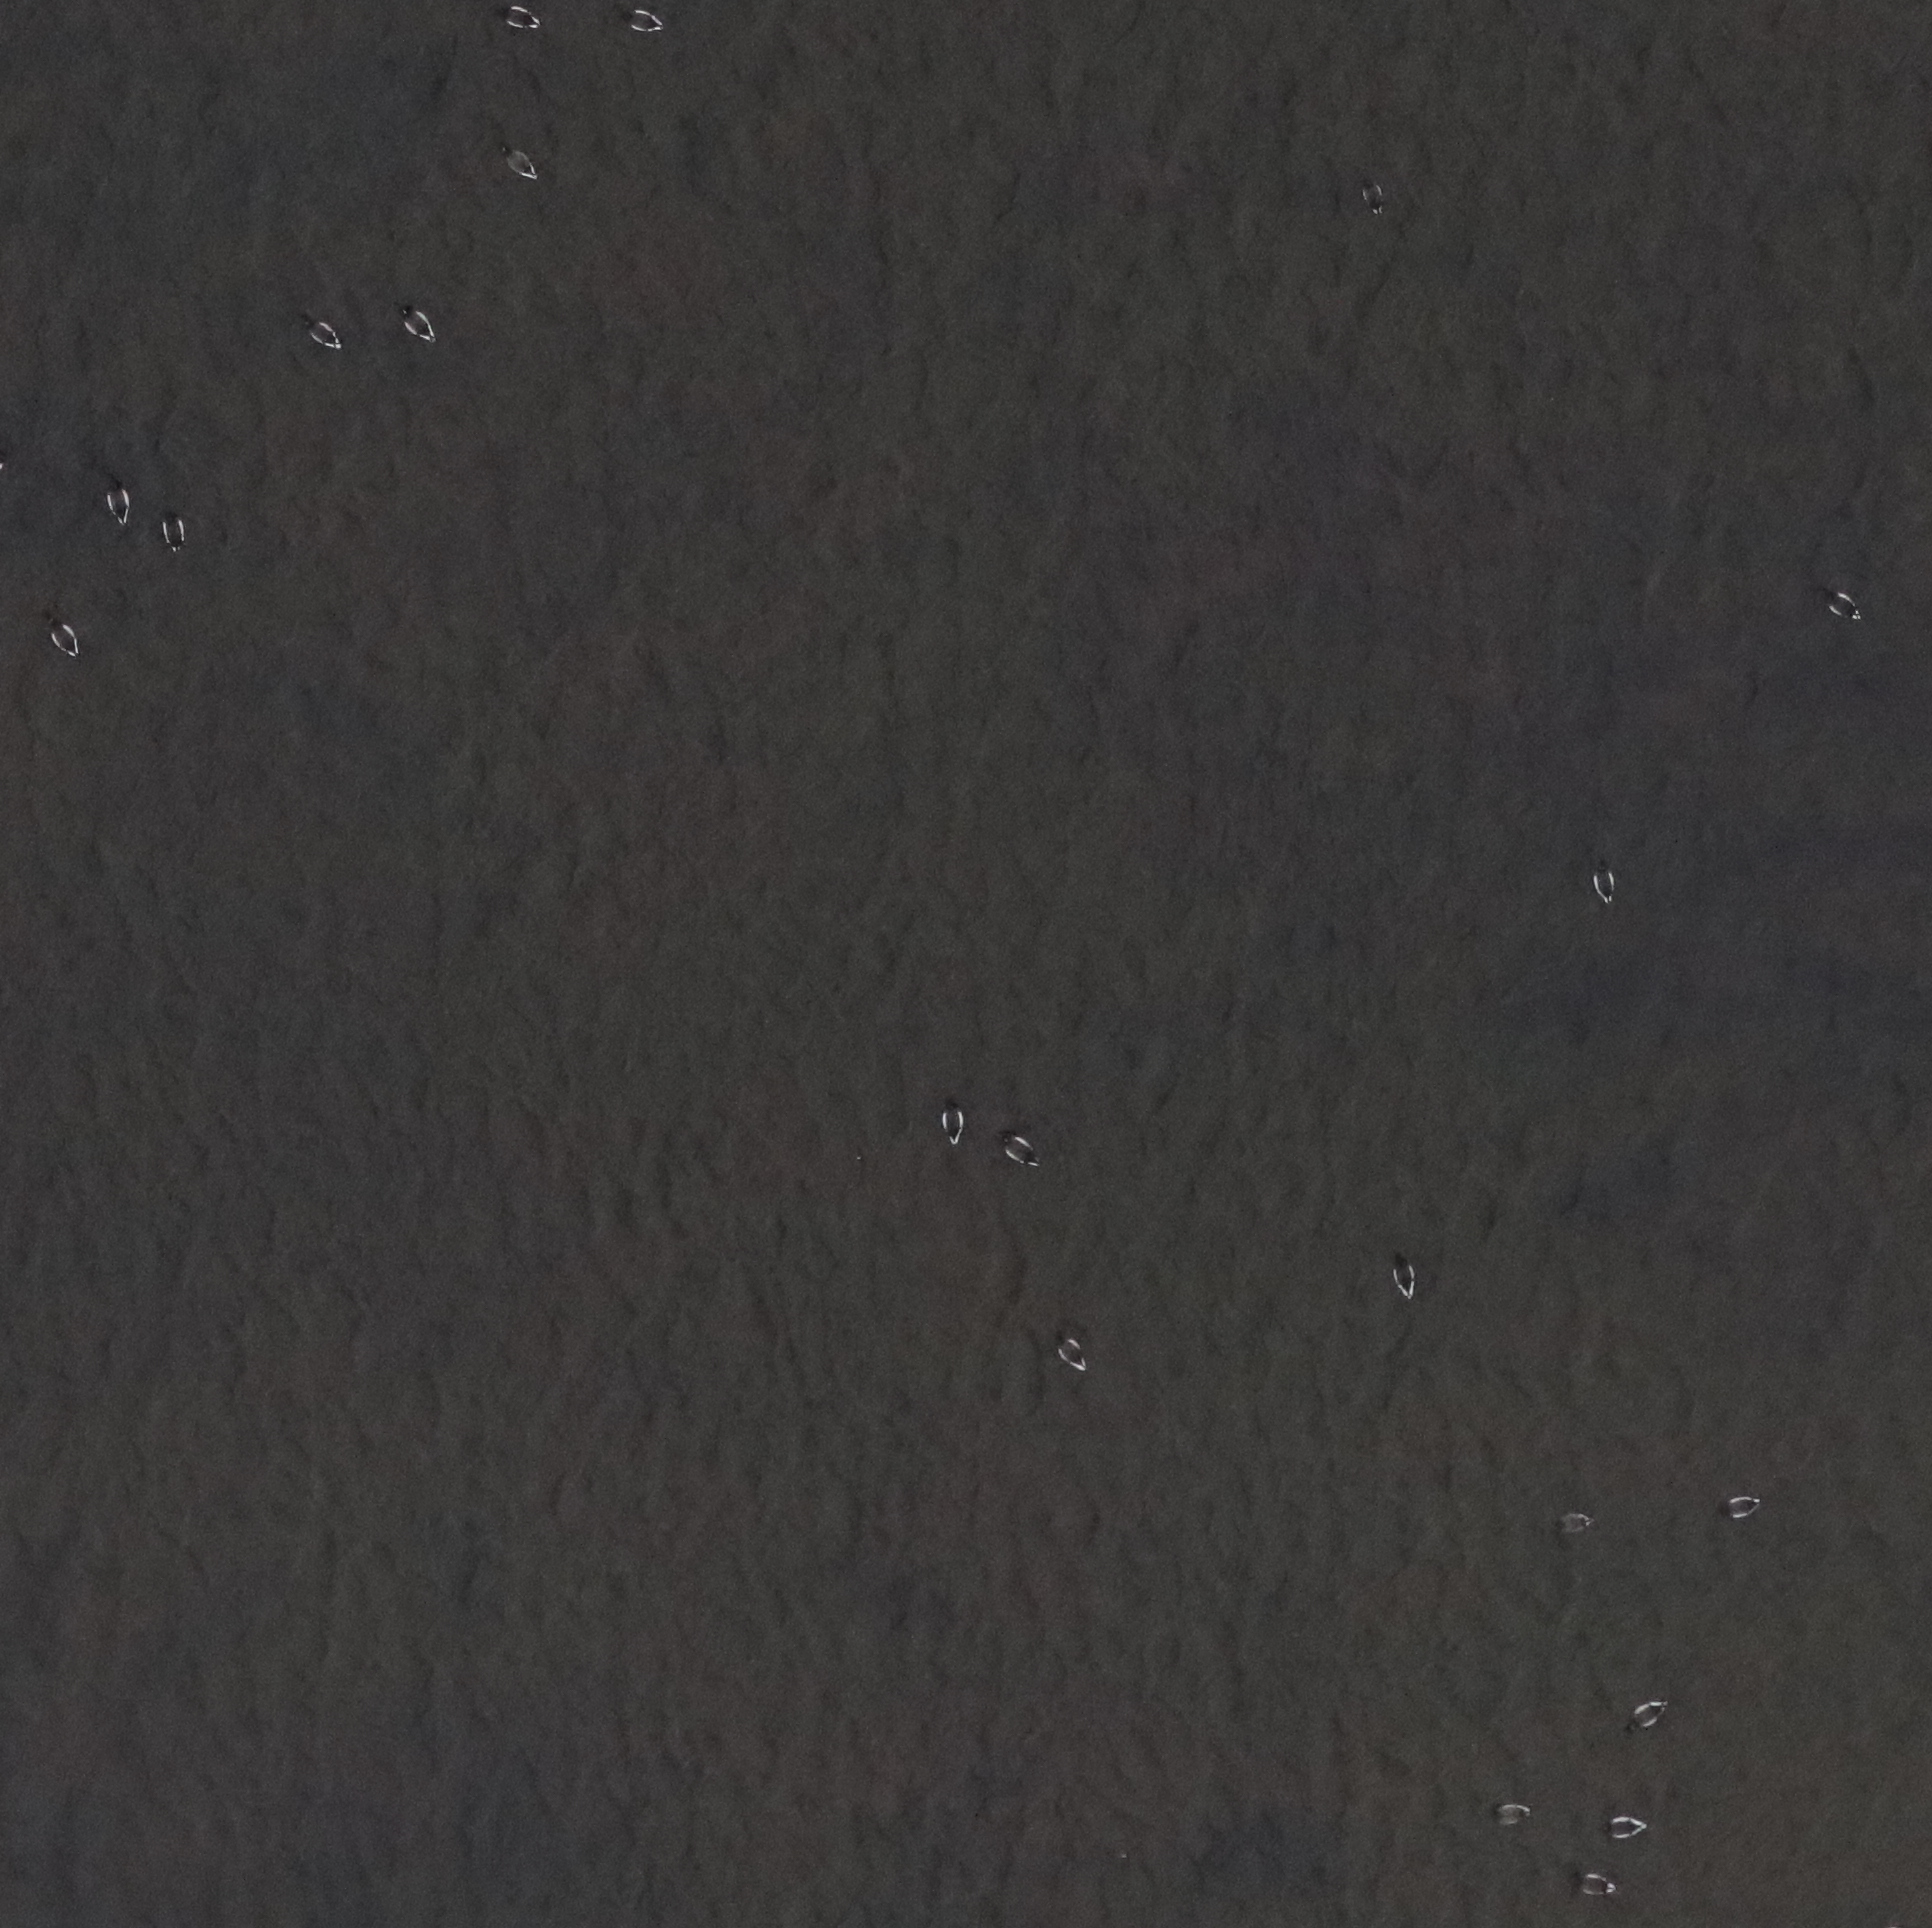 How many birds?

21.